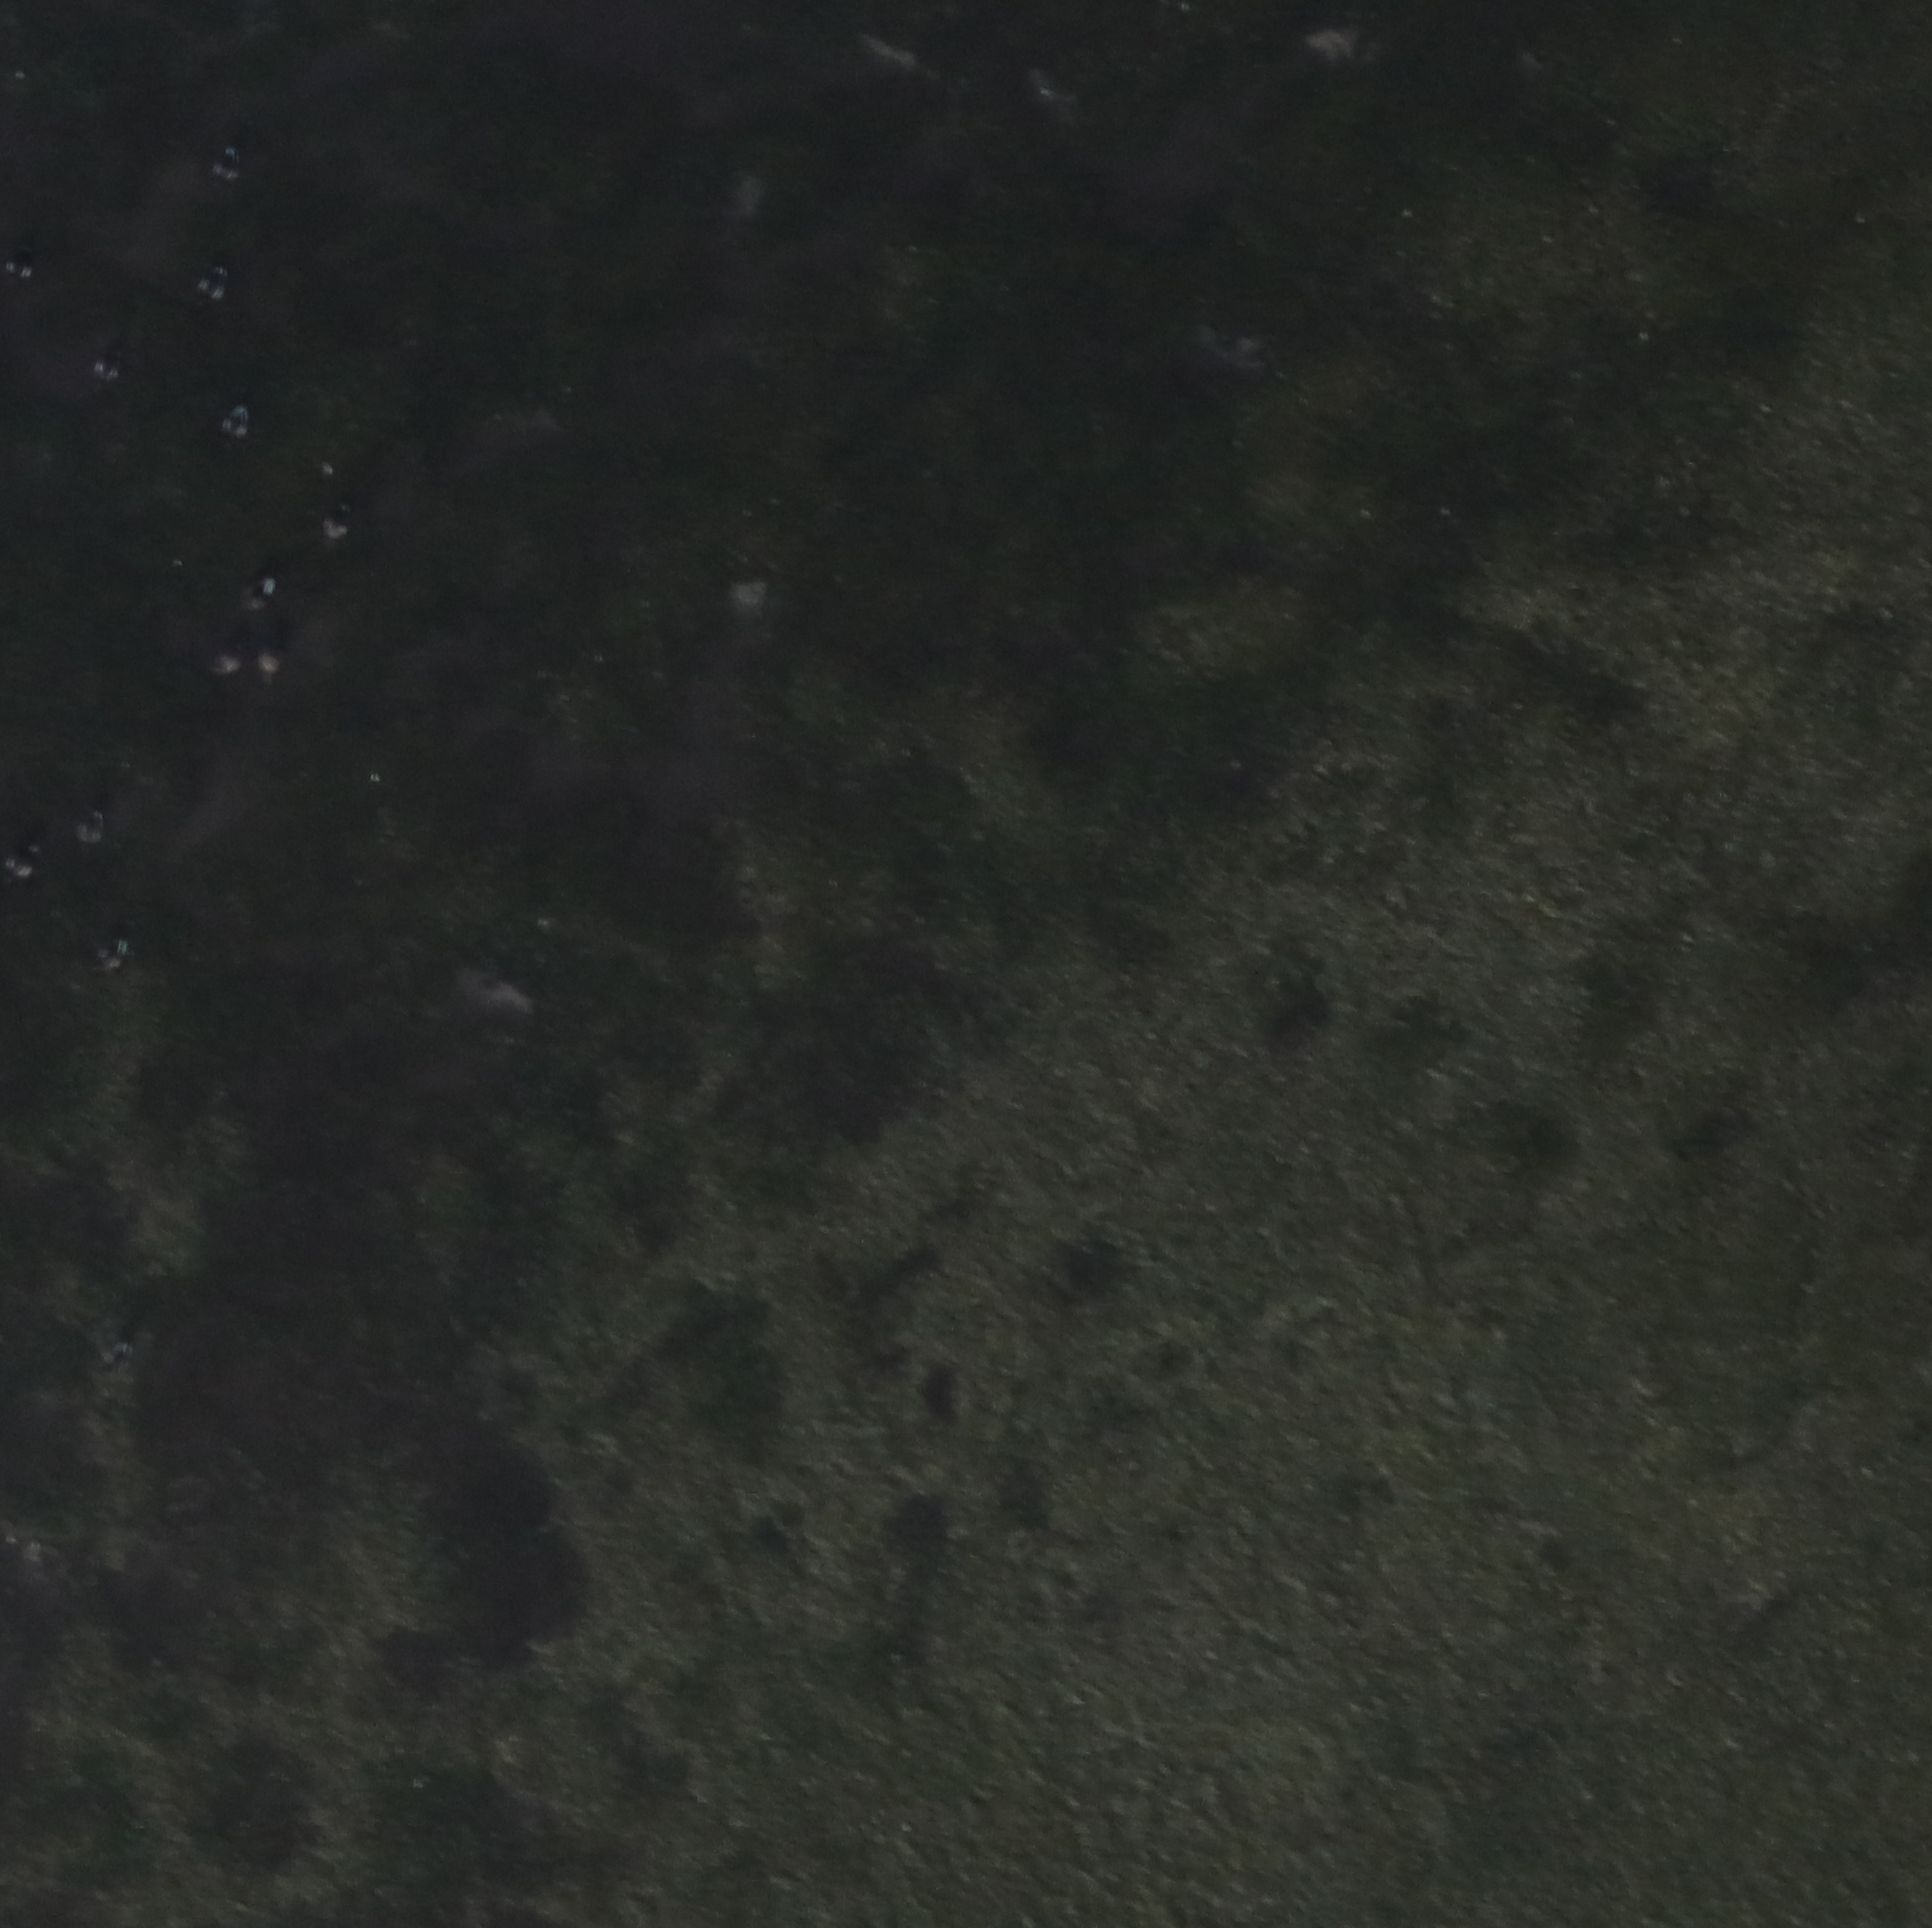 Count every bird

12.